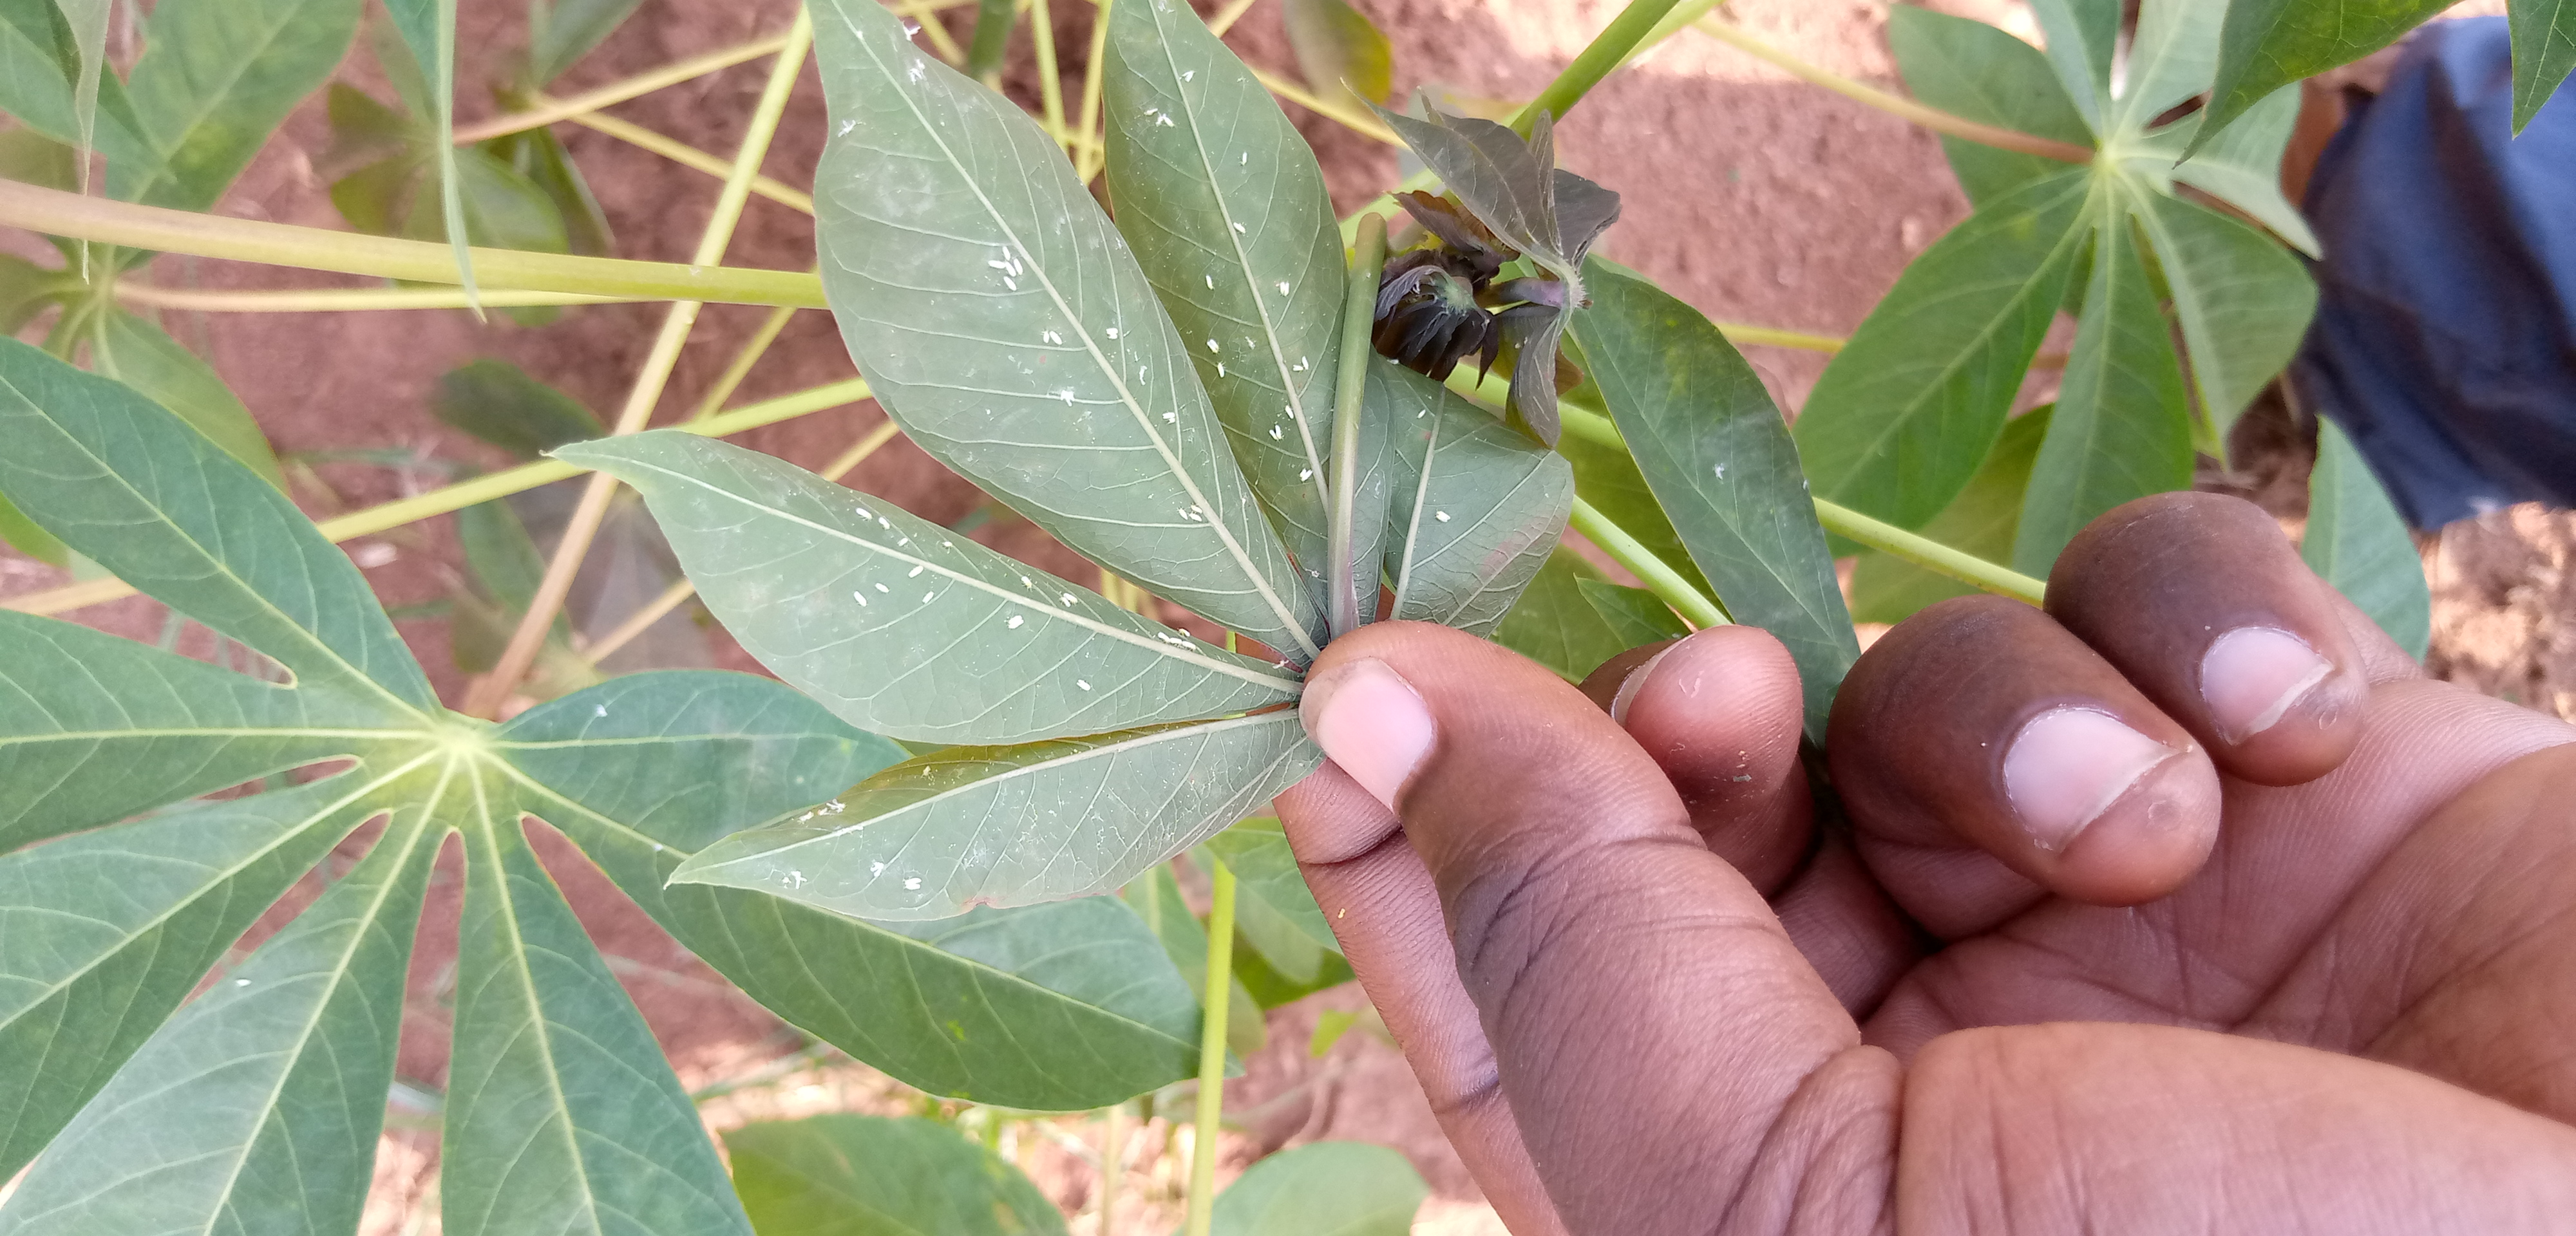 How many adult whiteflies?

60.